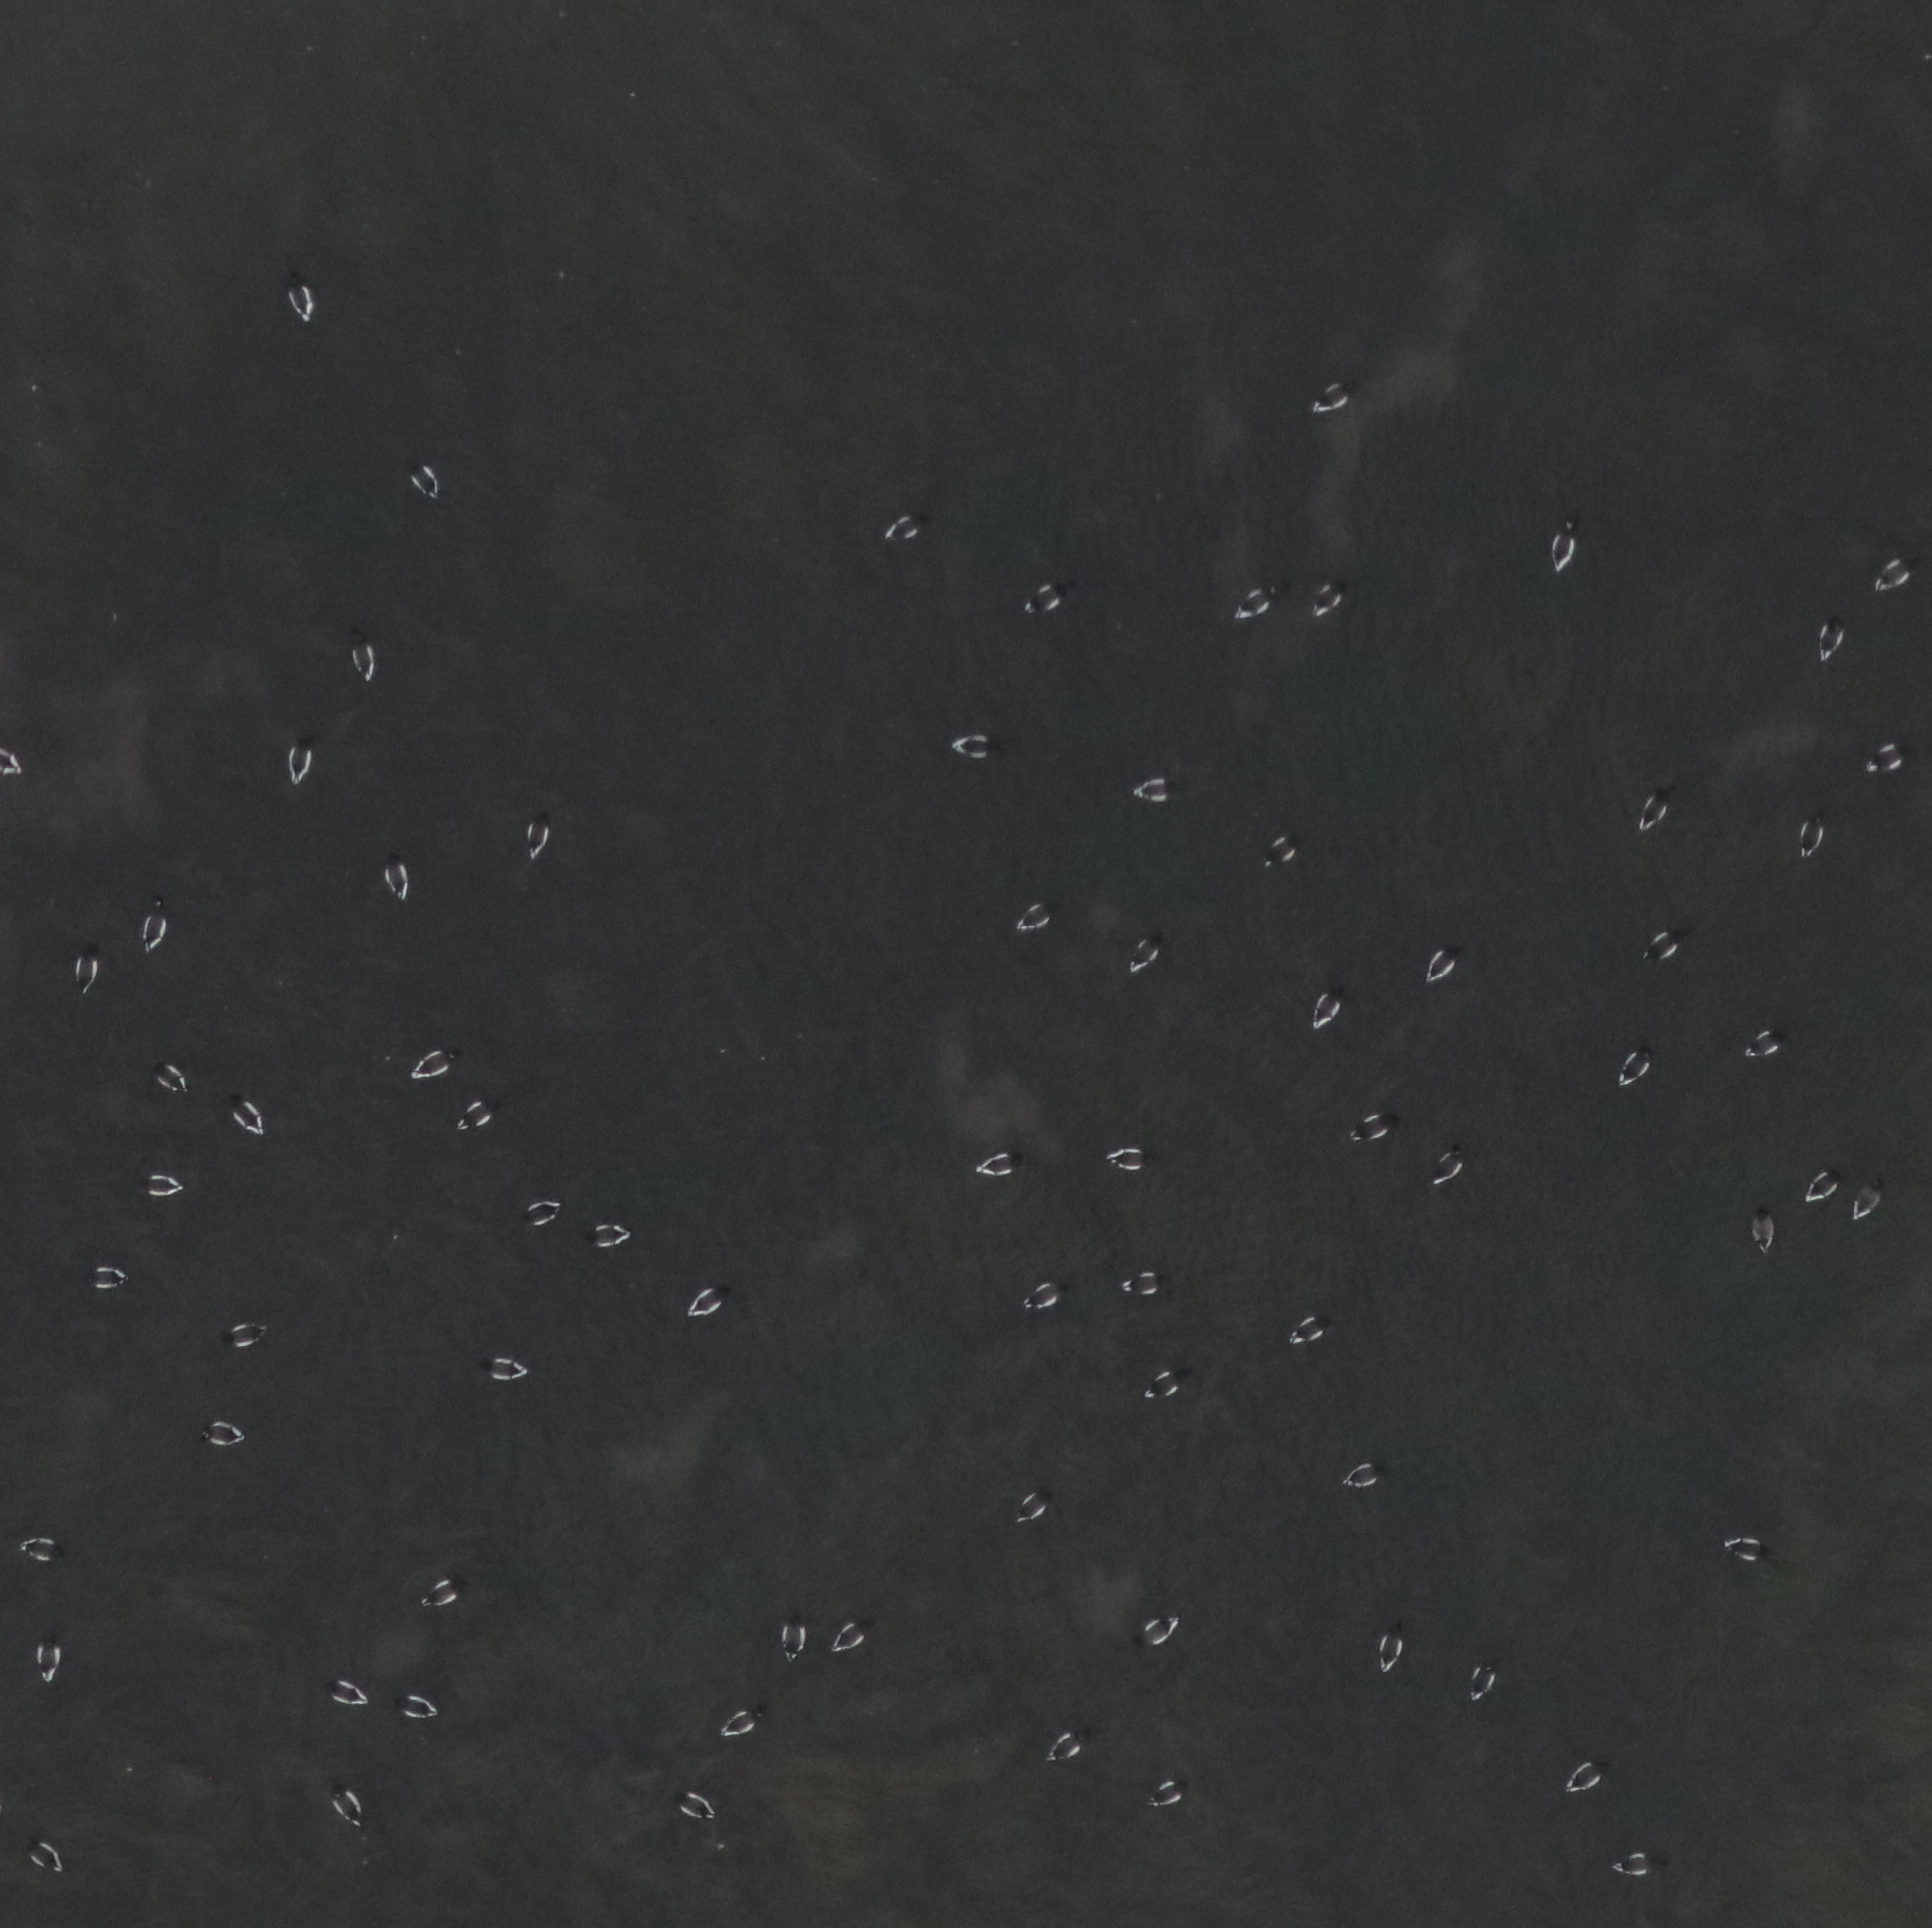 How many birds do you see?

74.